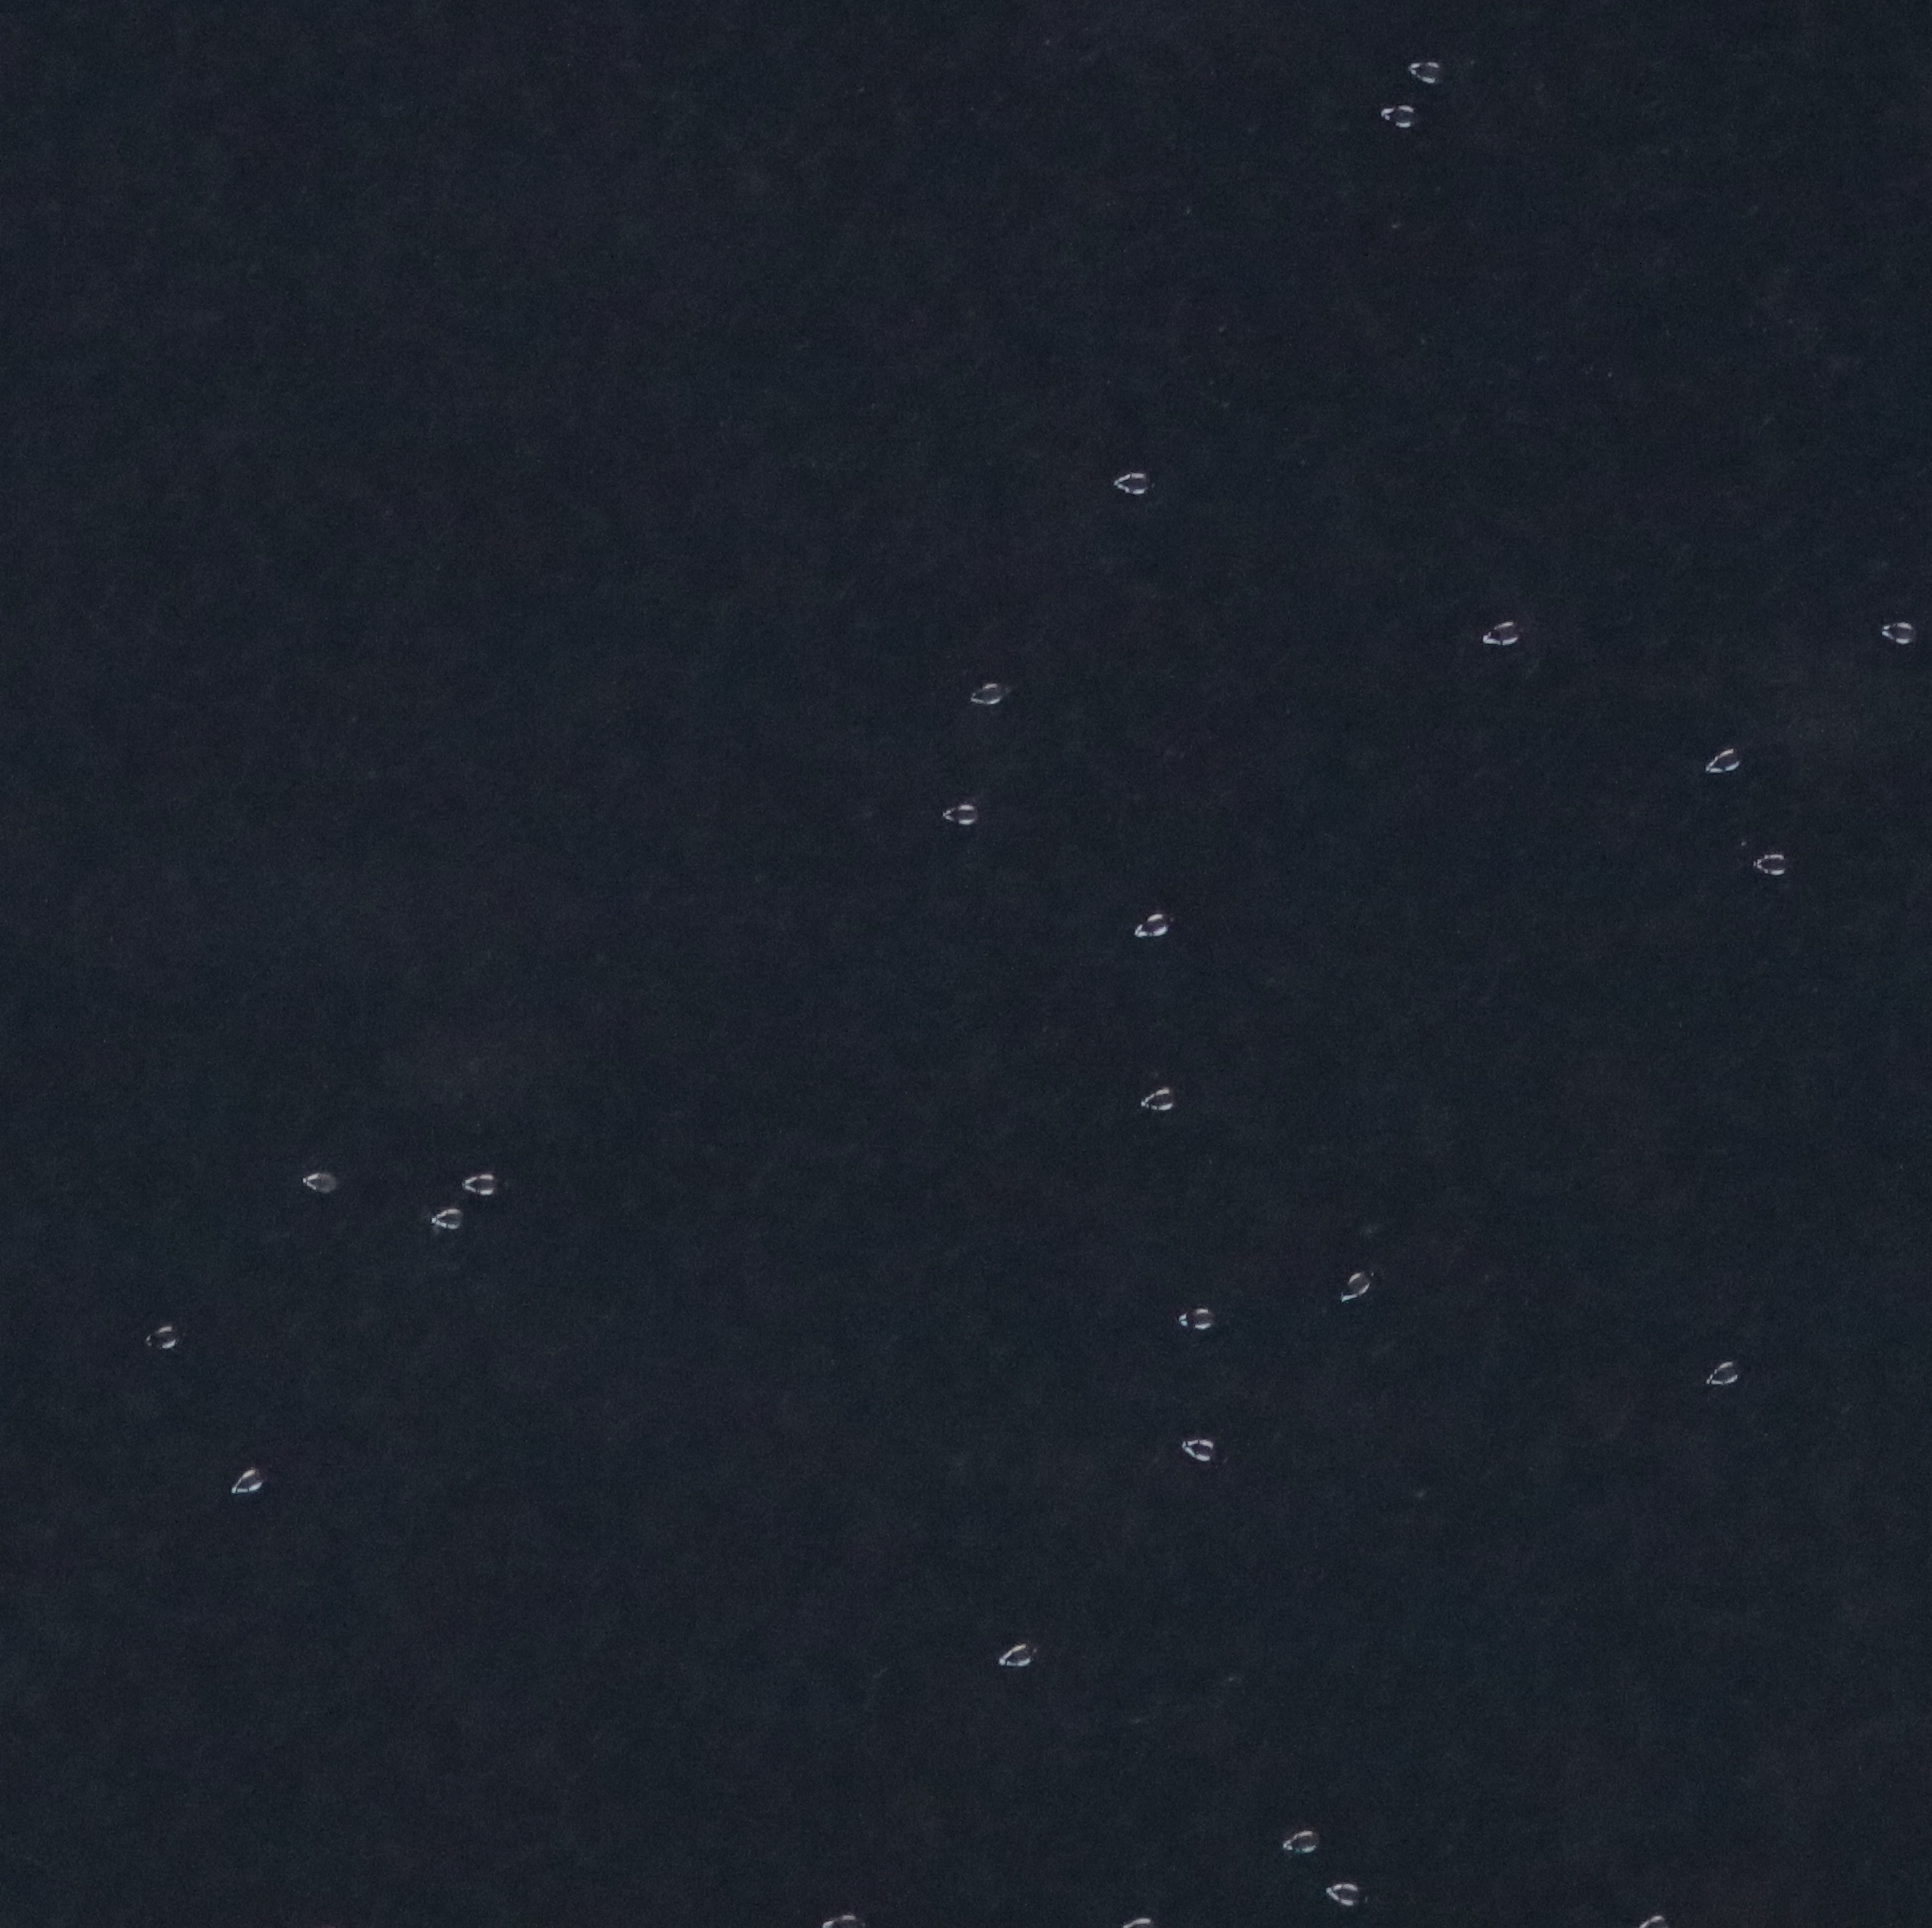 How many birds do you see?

25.